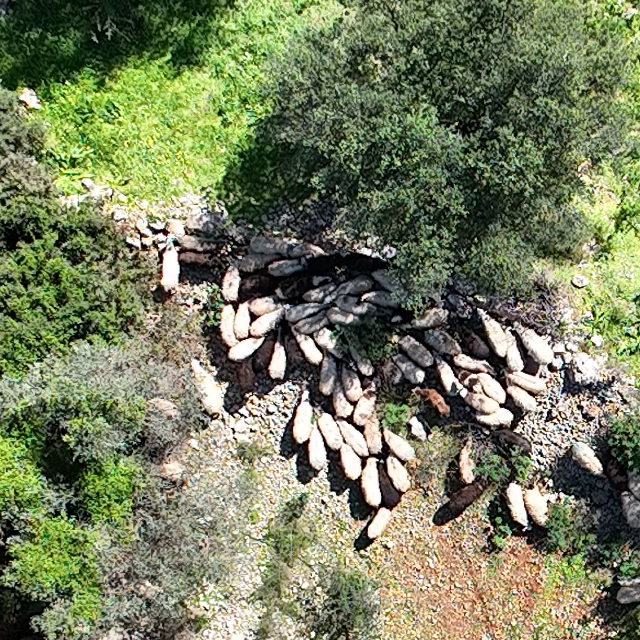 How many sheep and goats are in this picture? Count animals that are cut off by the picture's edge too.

64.